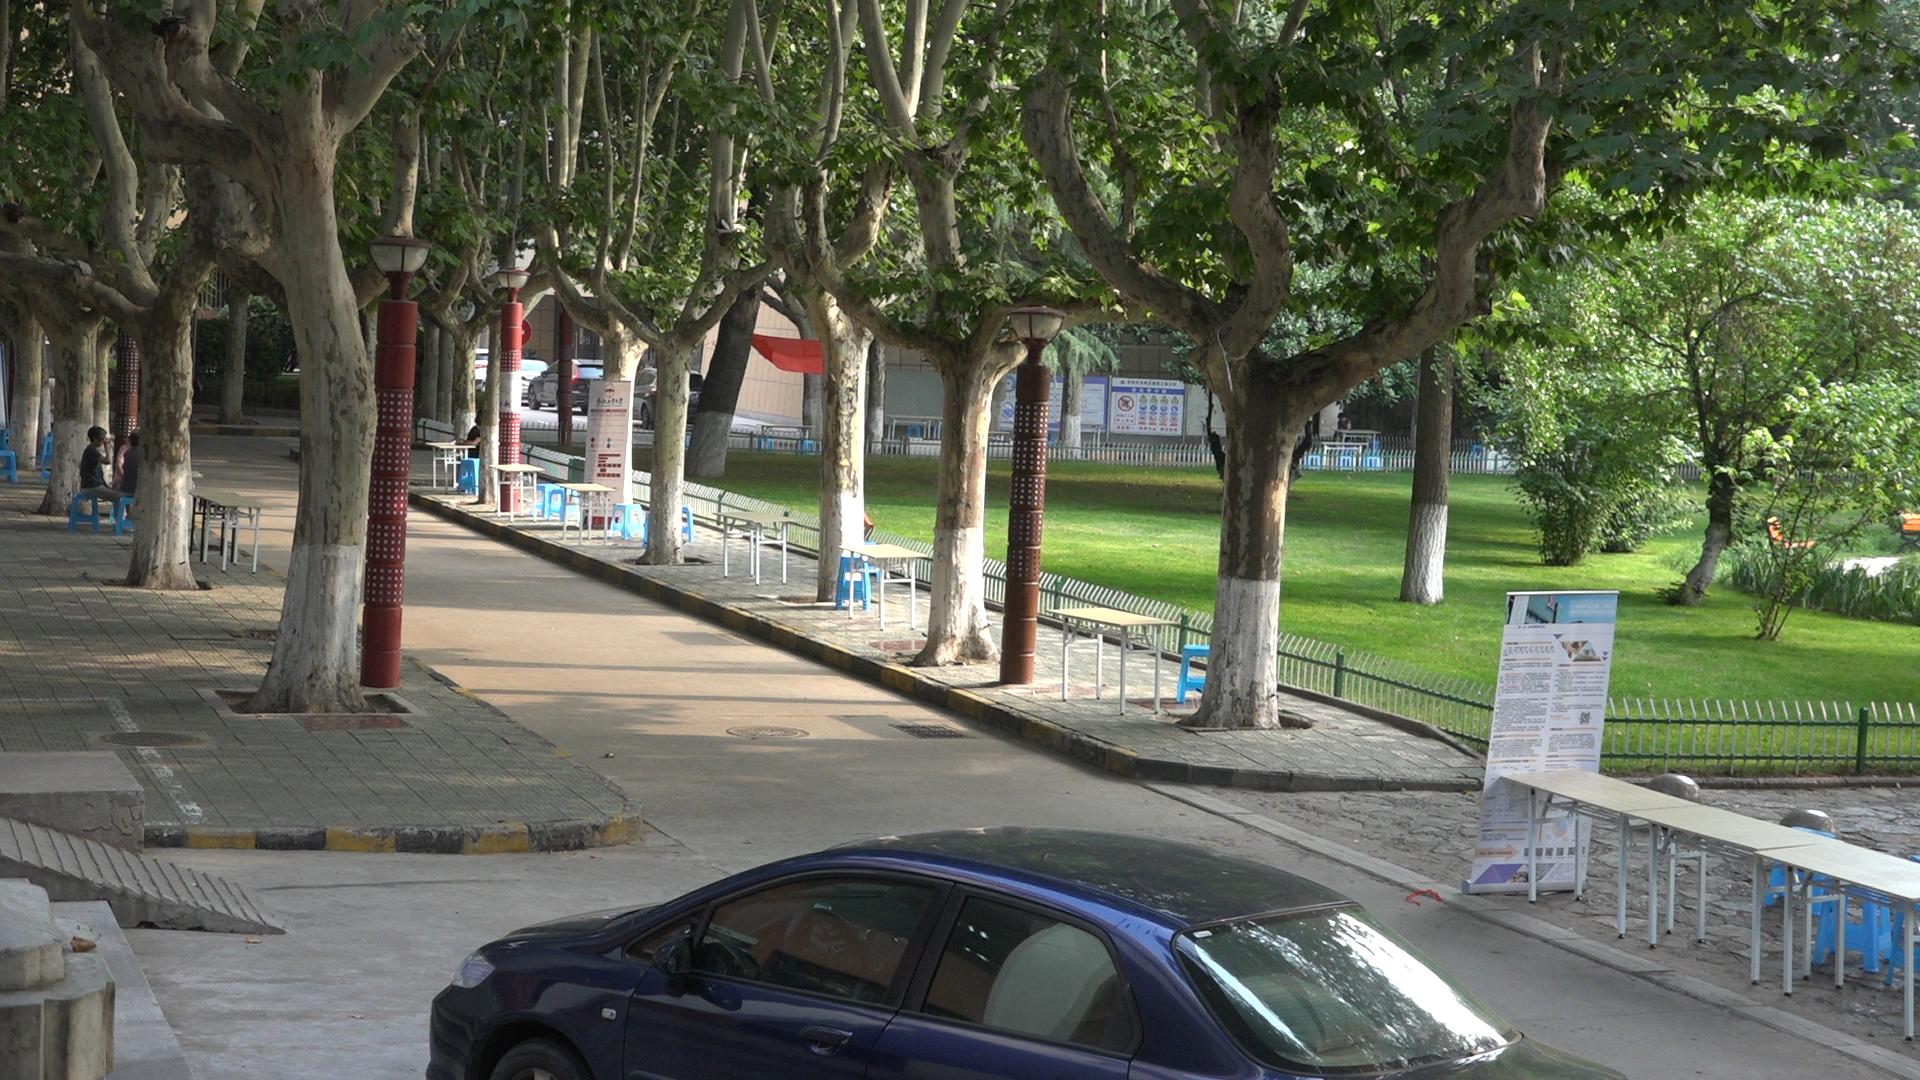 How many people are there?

3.